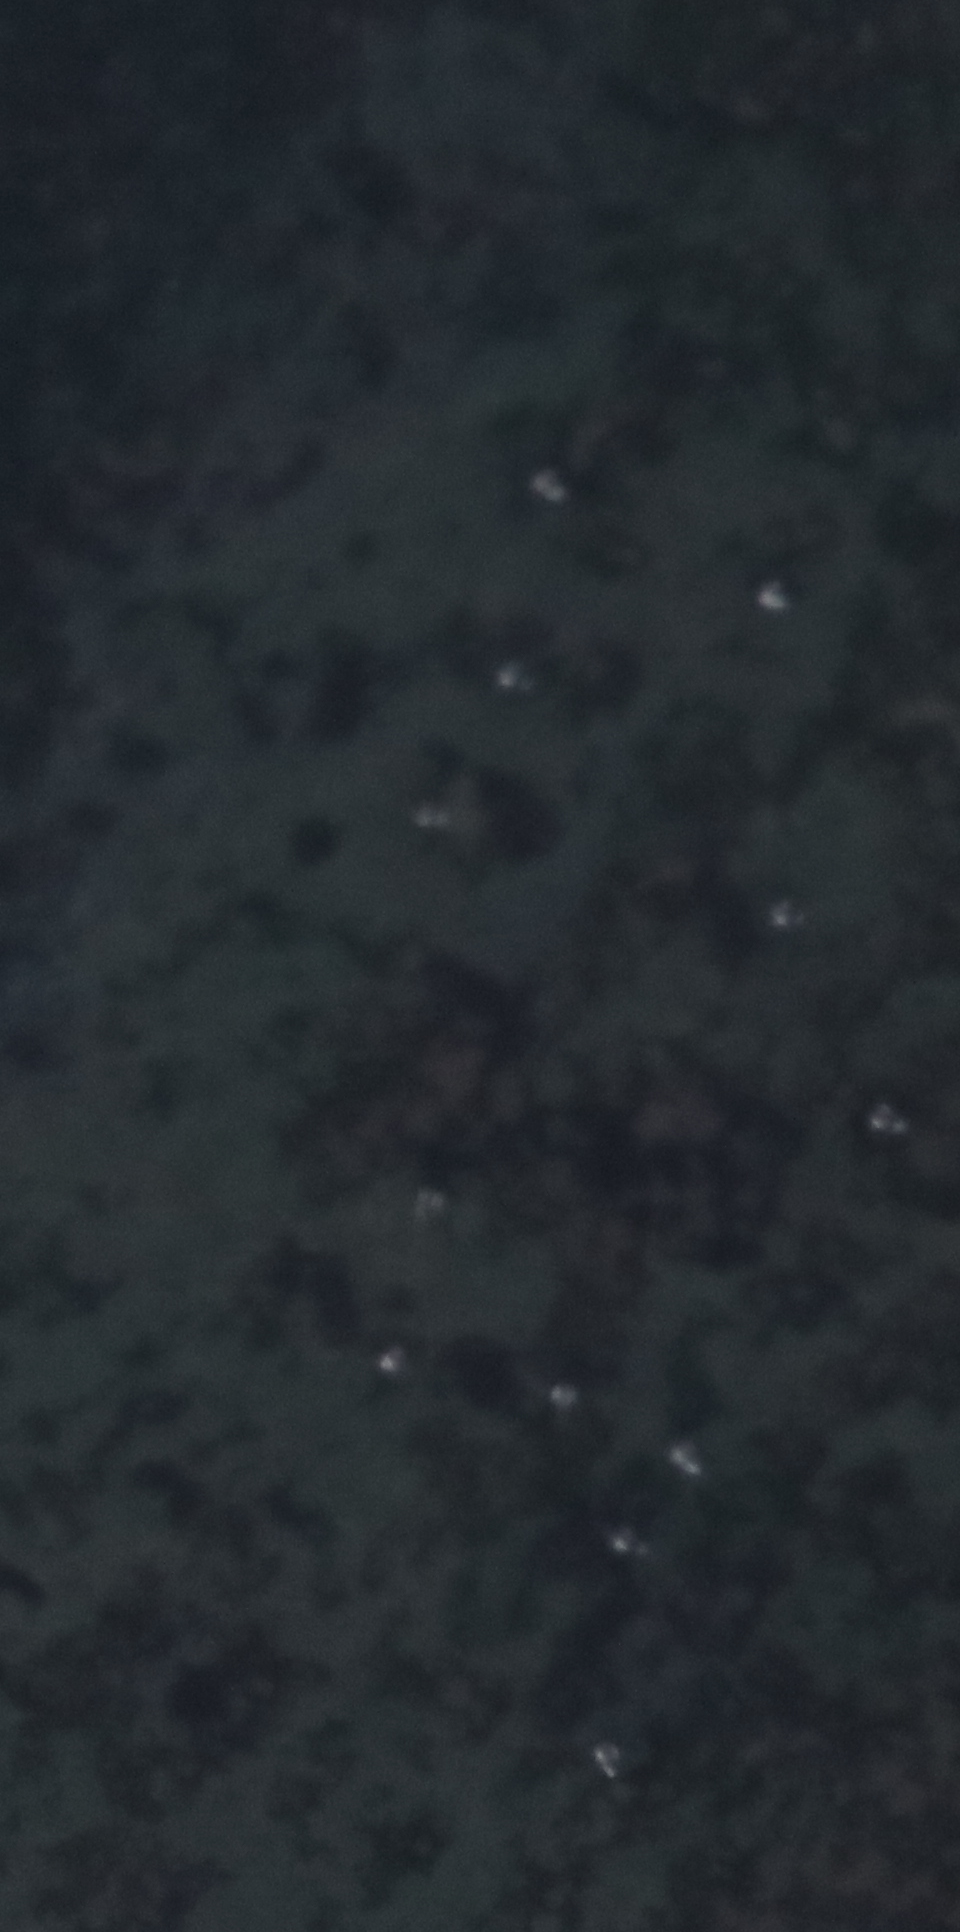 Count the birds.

12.